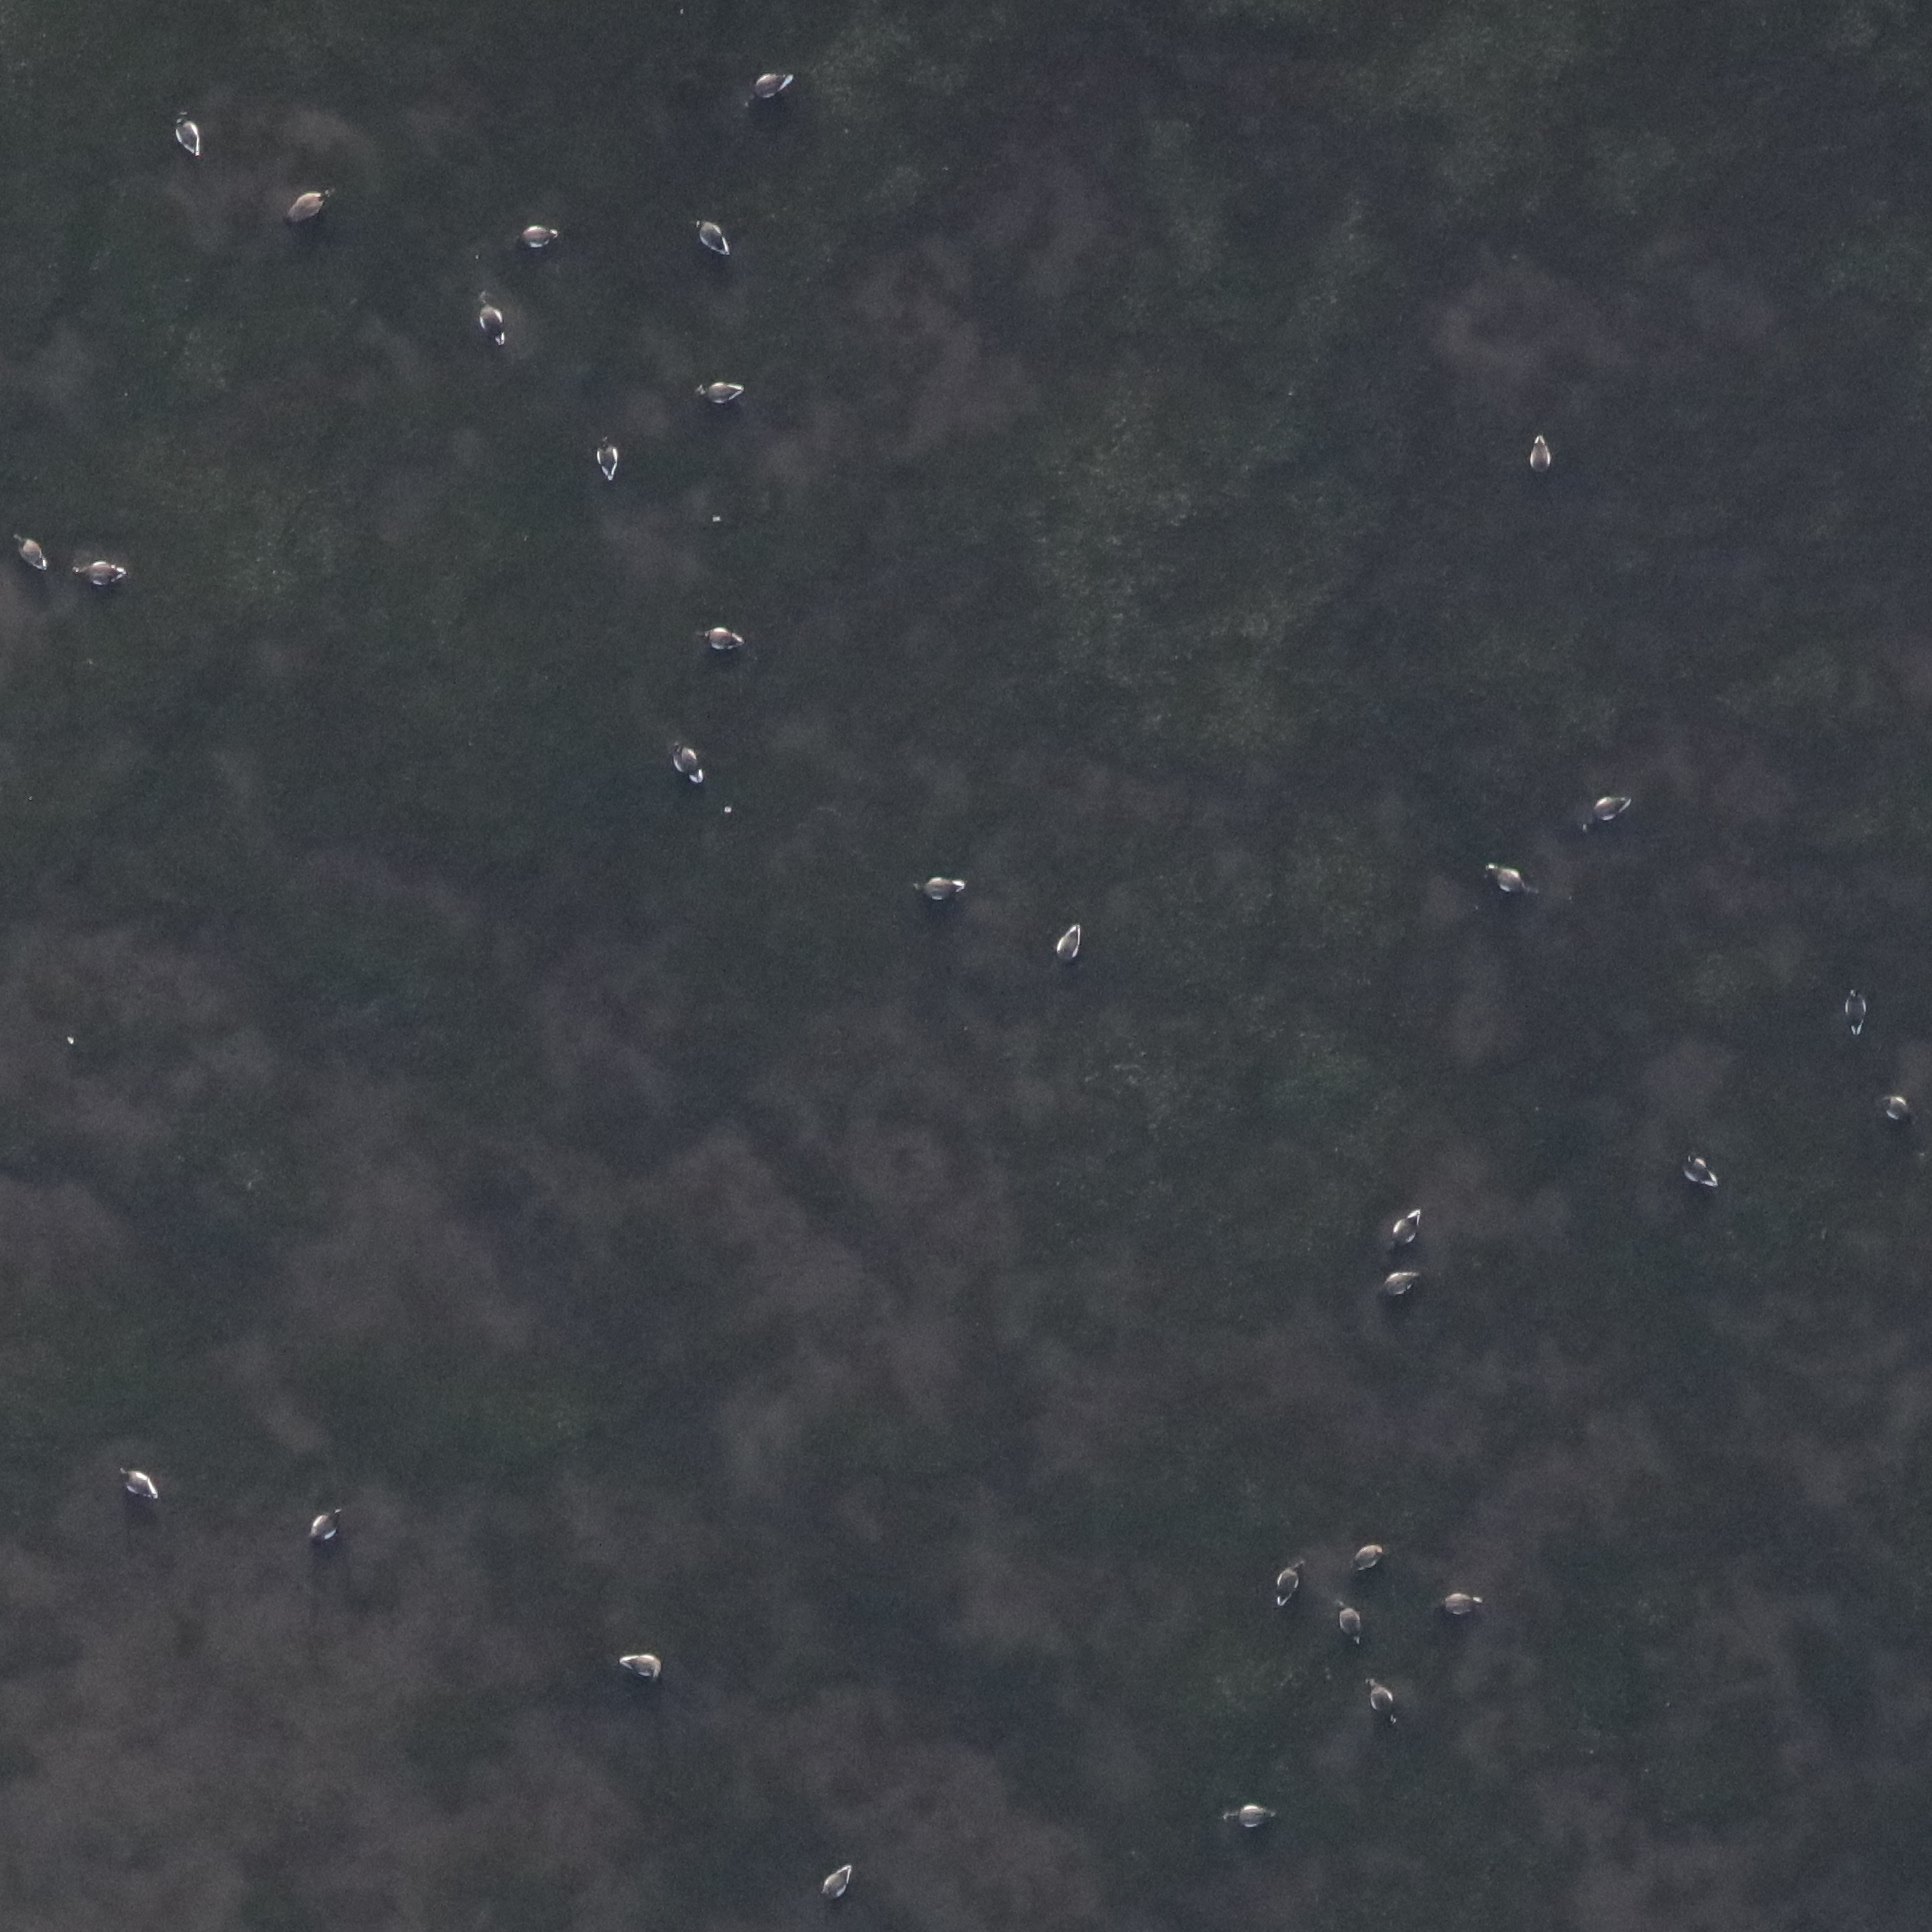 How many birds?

32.